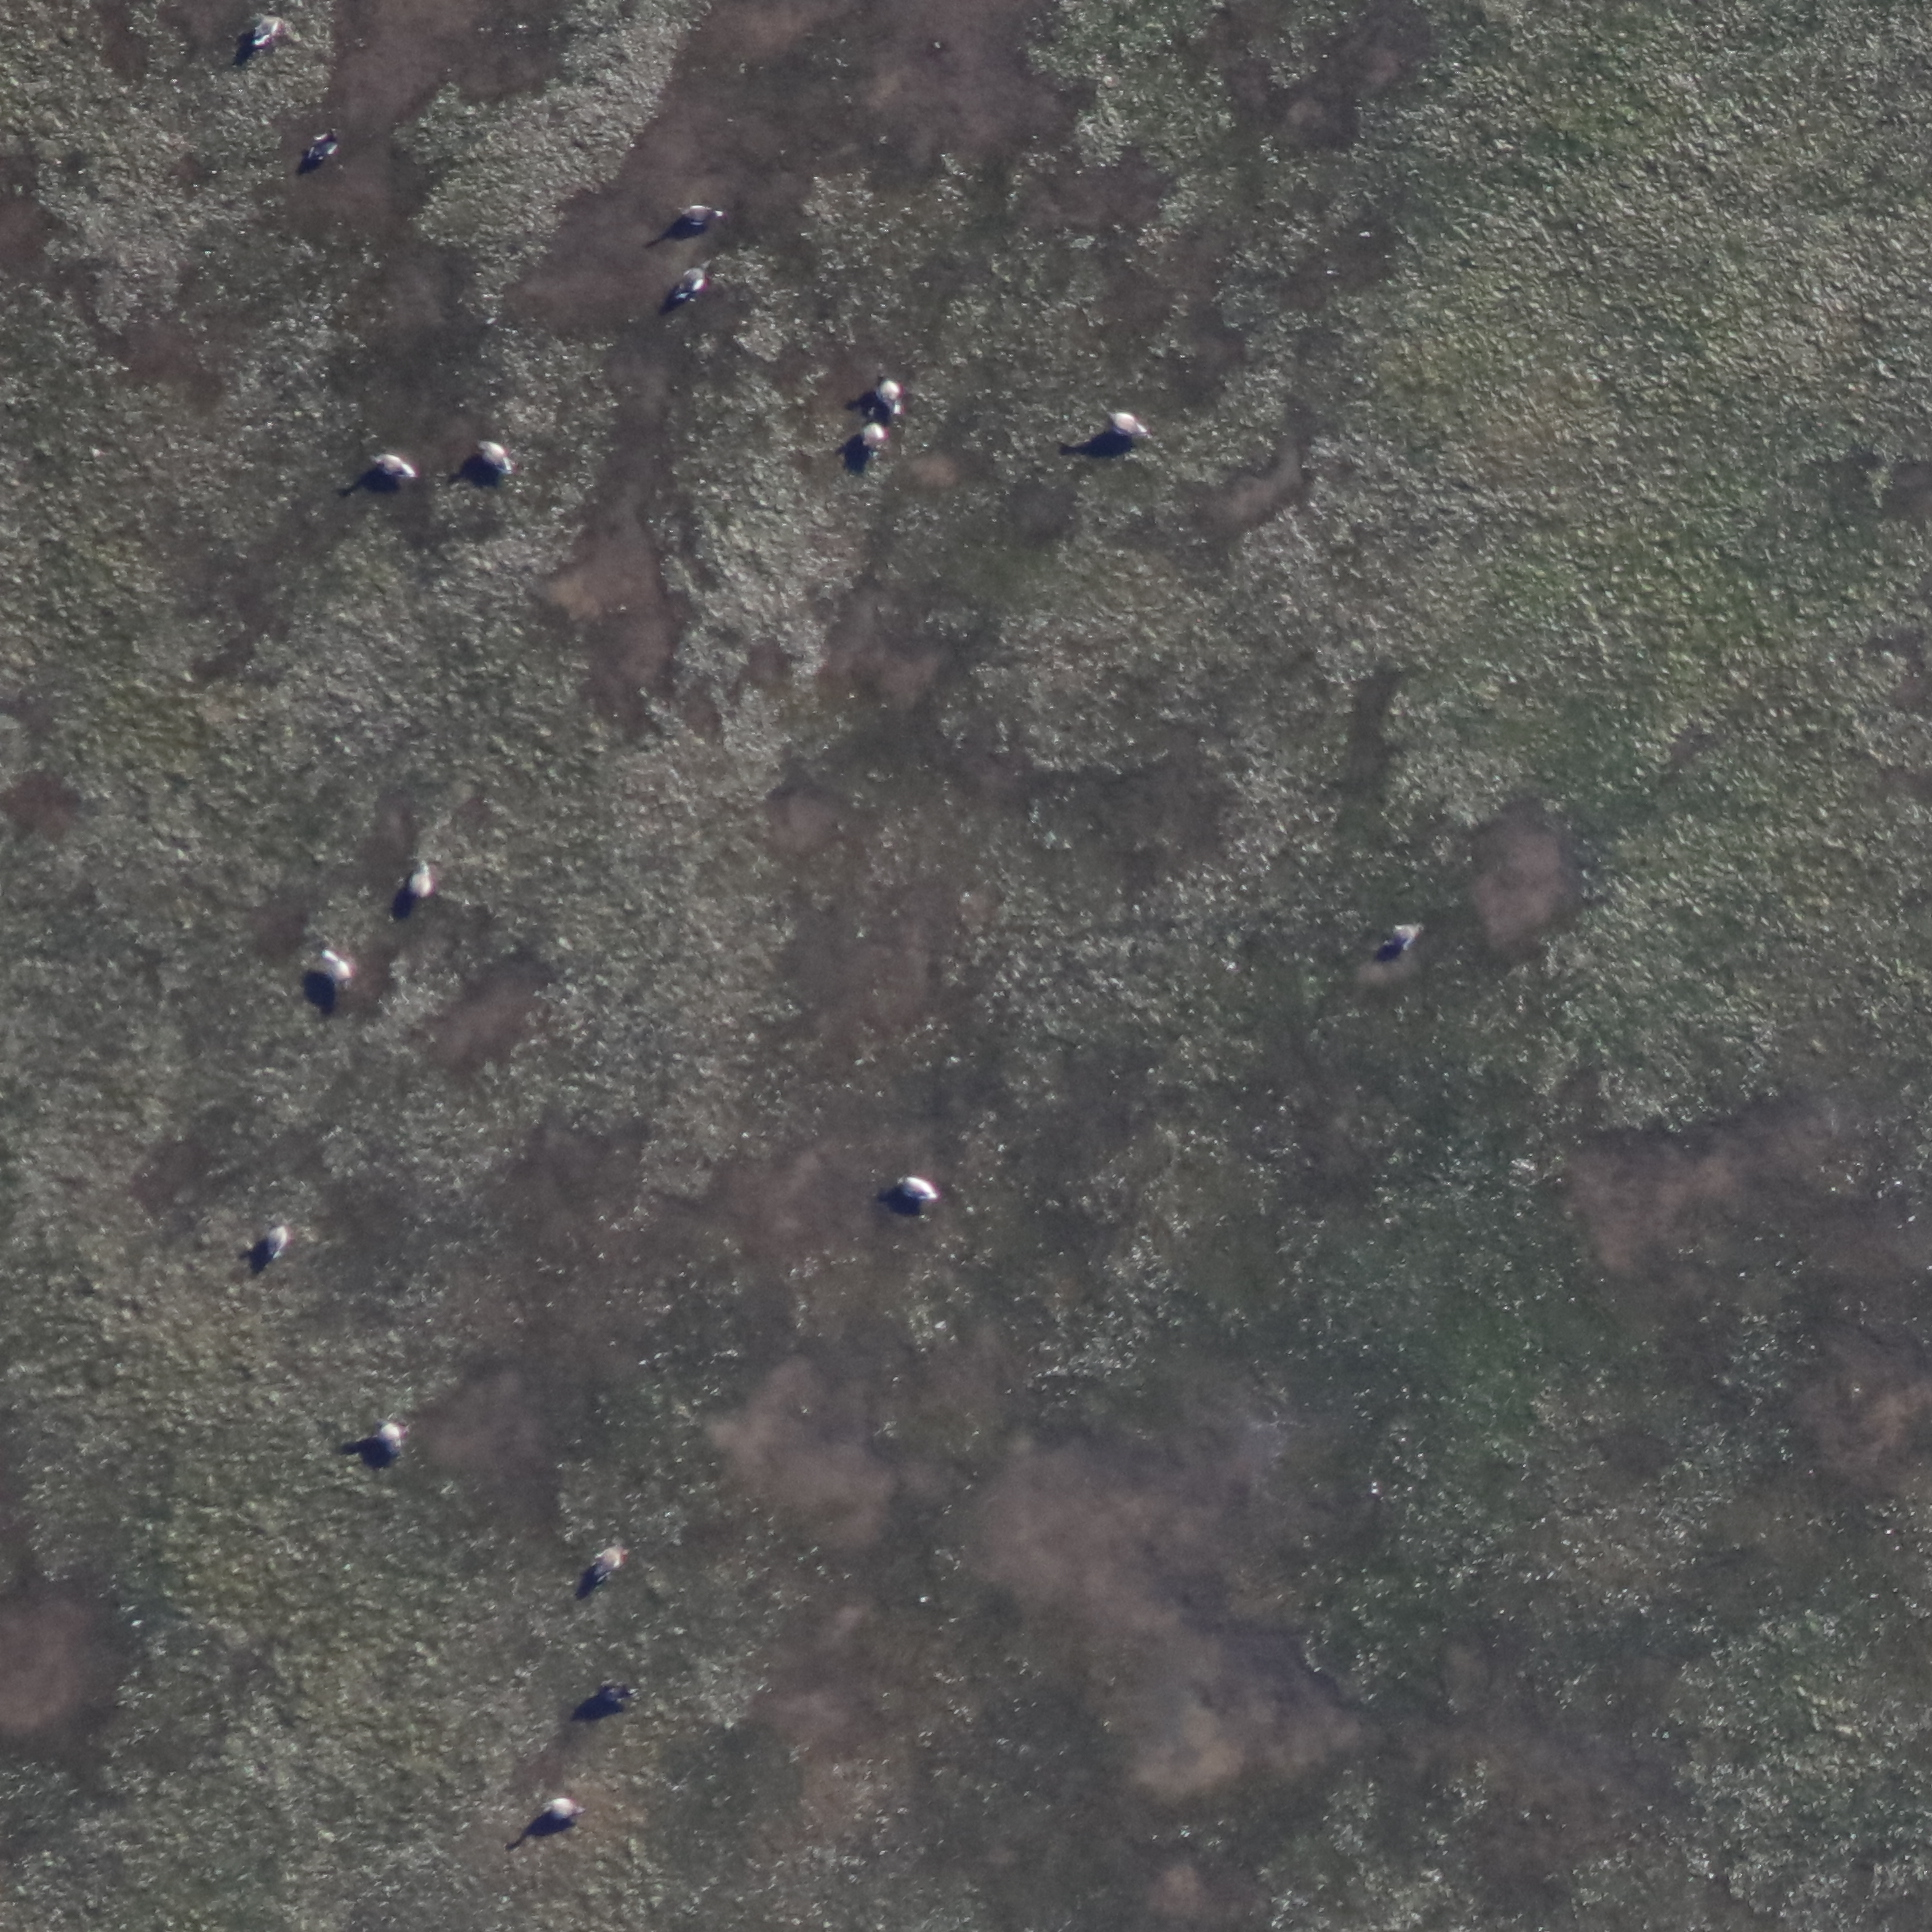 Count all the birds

18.